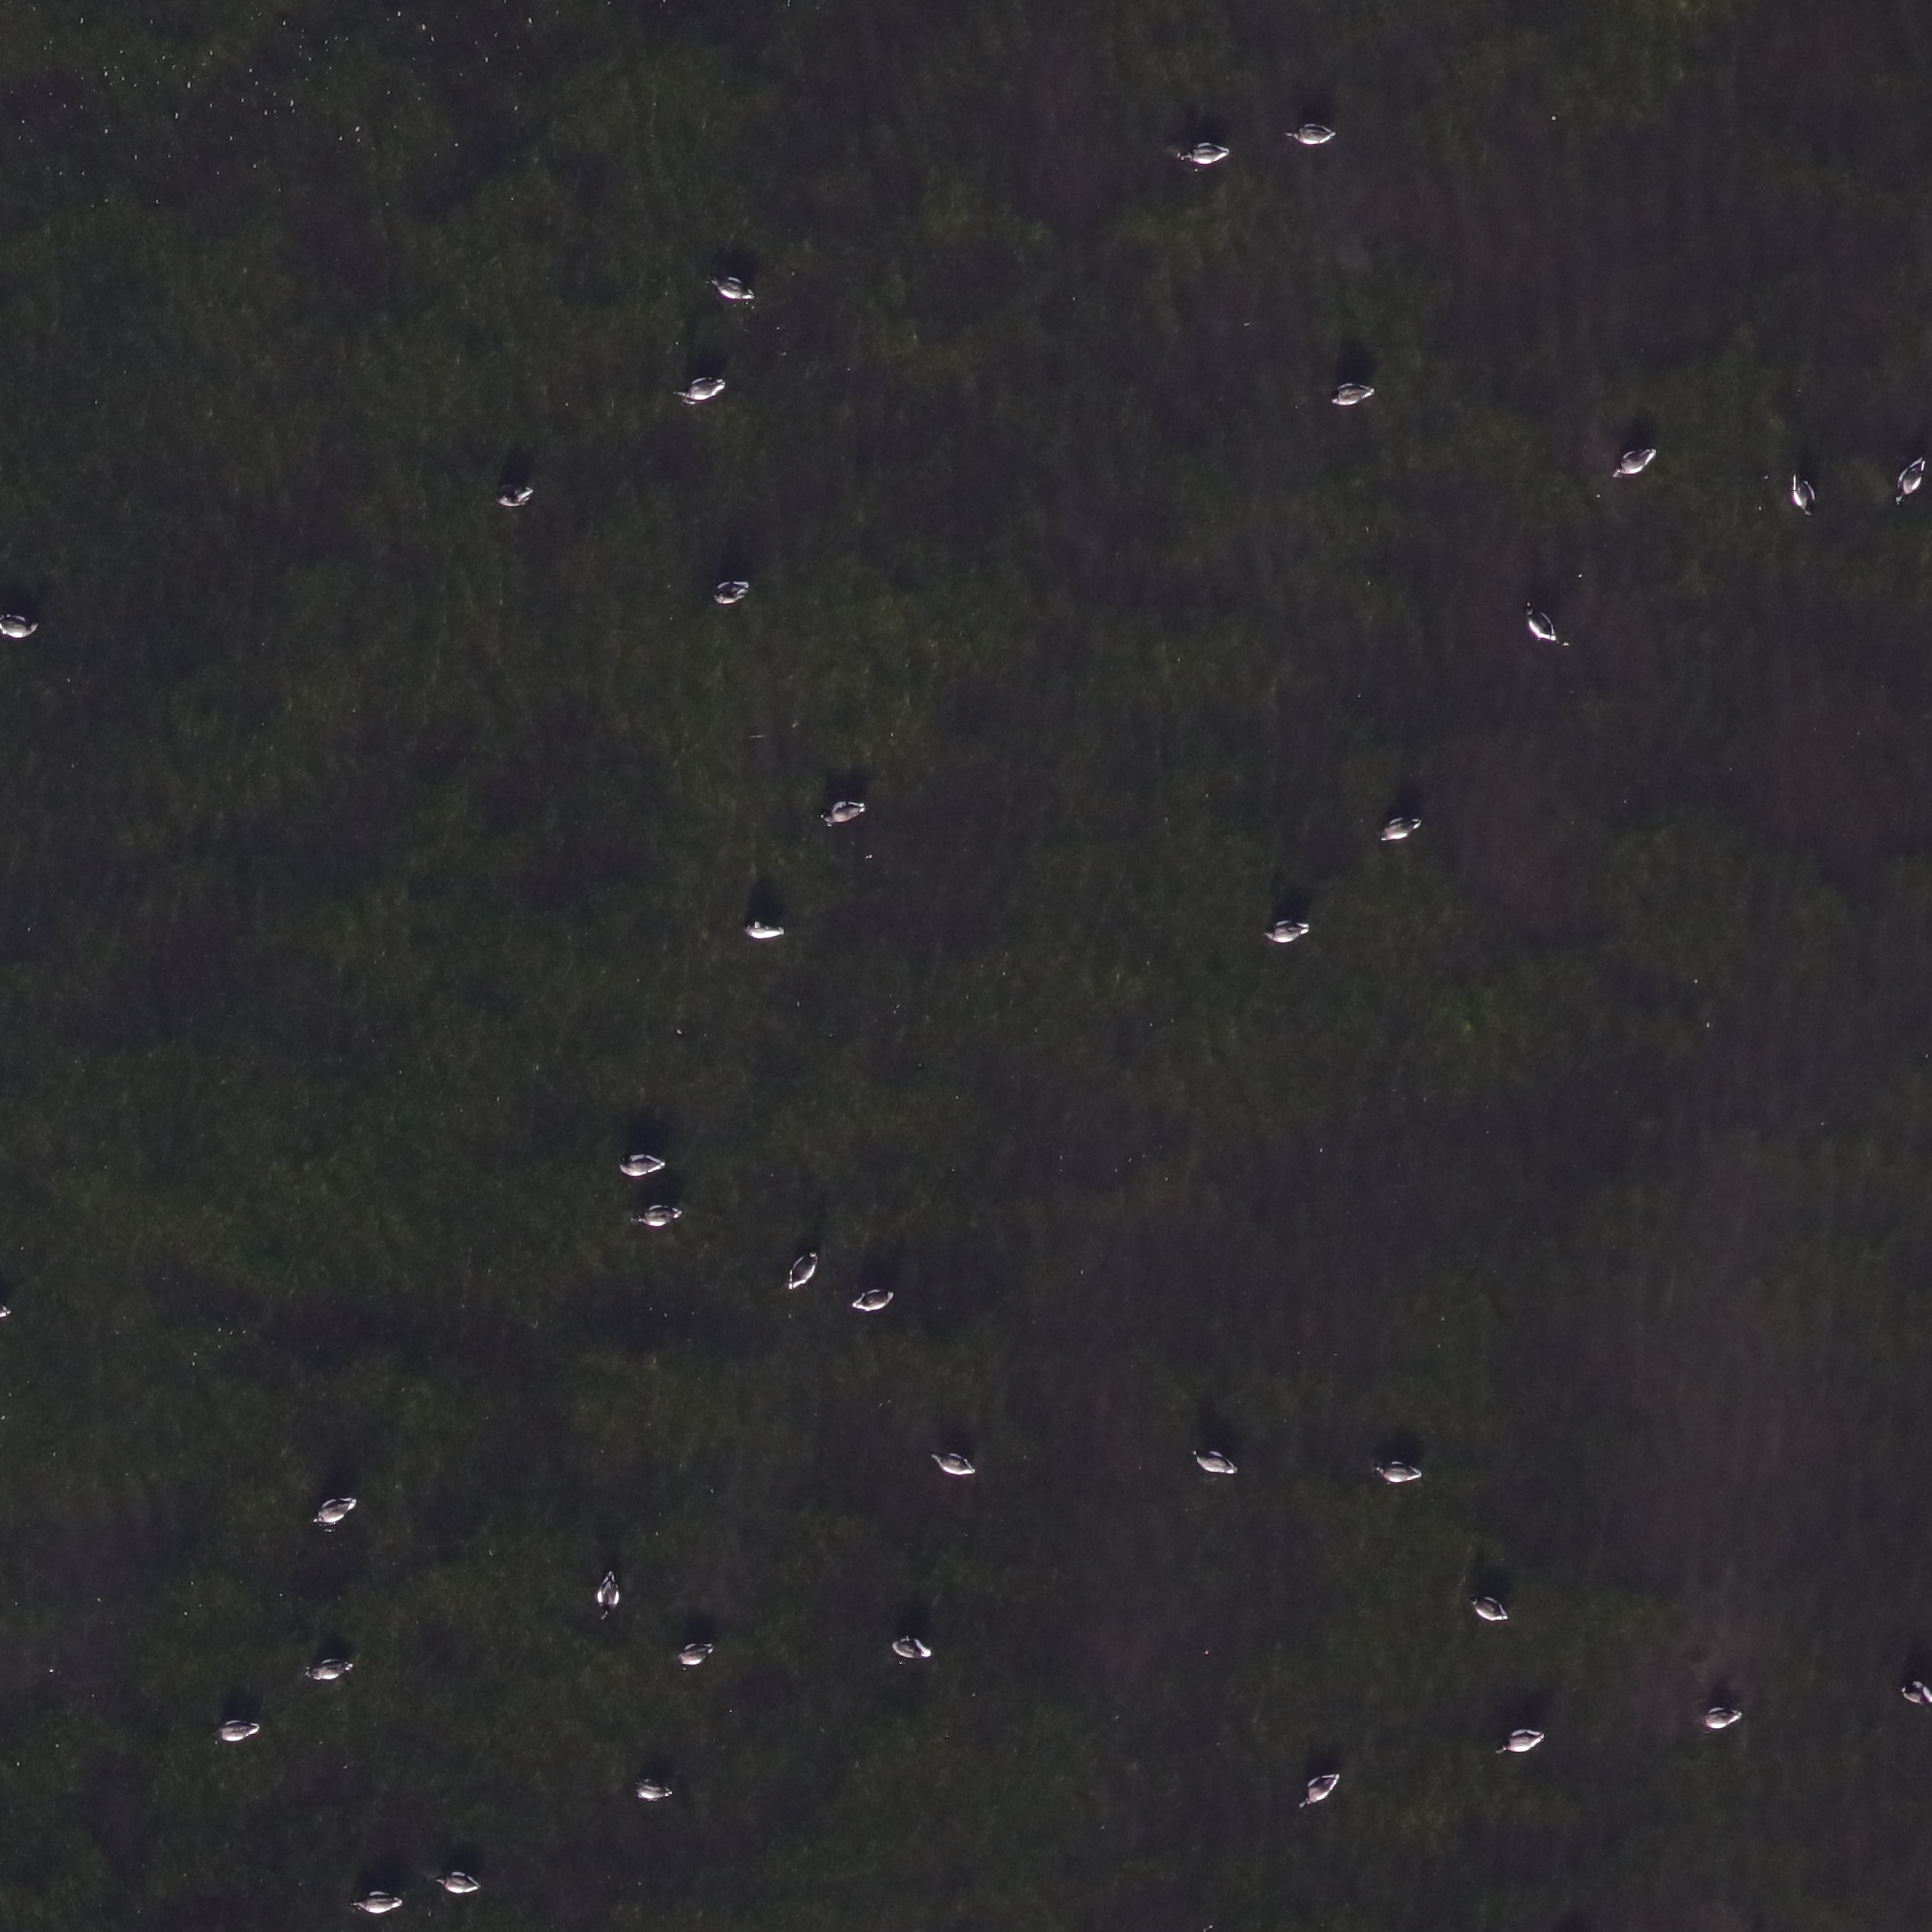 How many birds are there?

37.